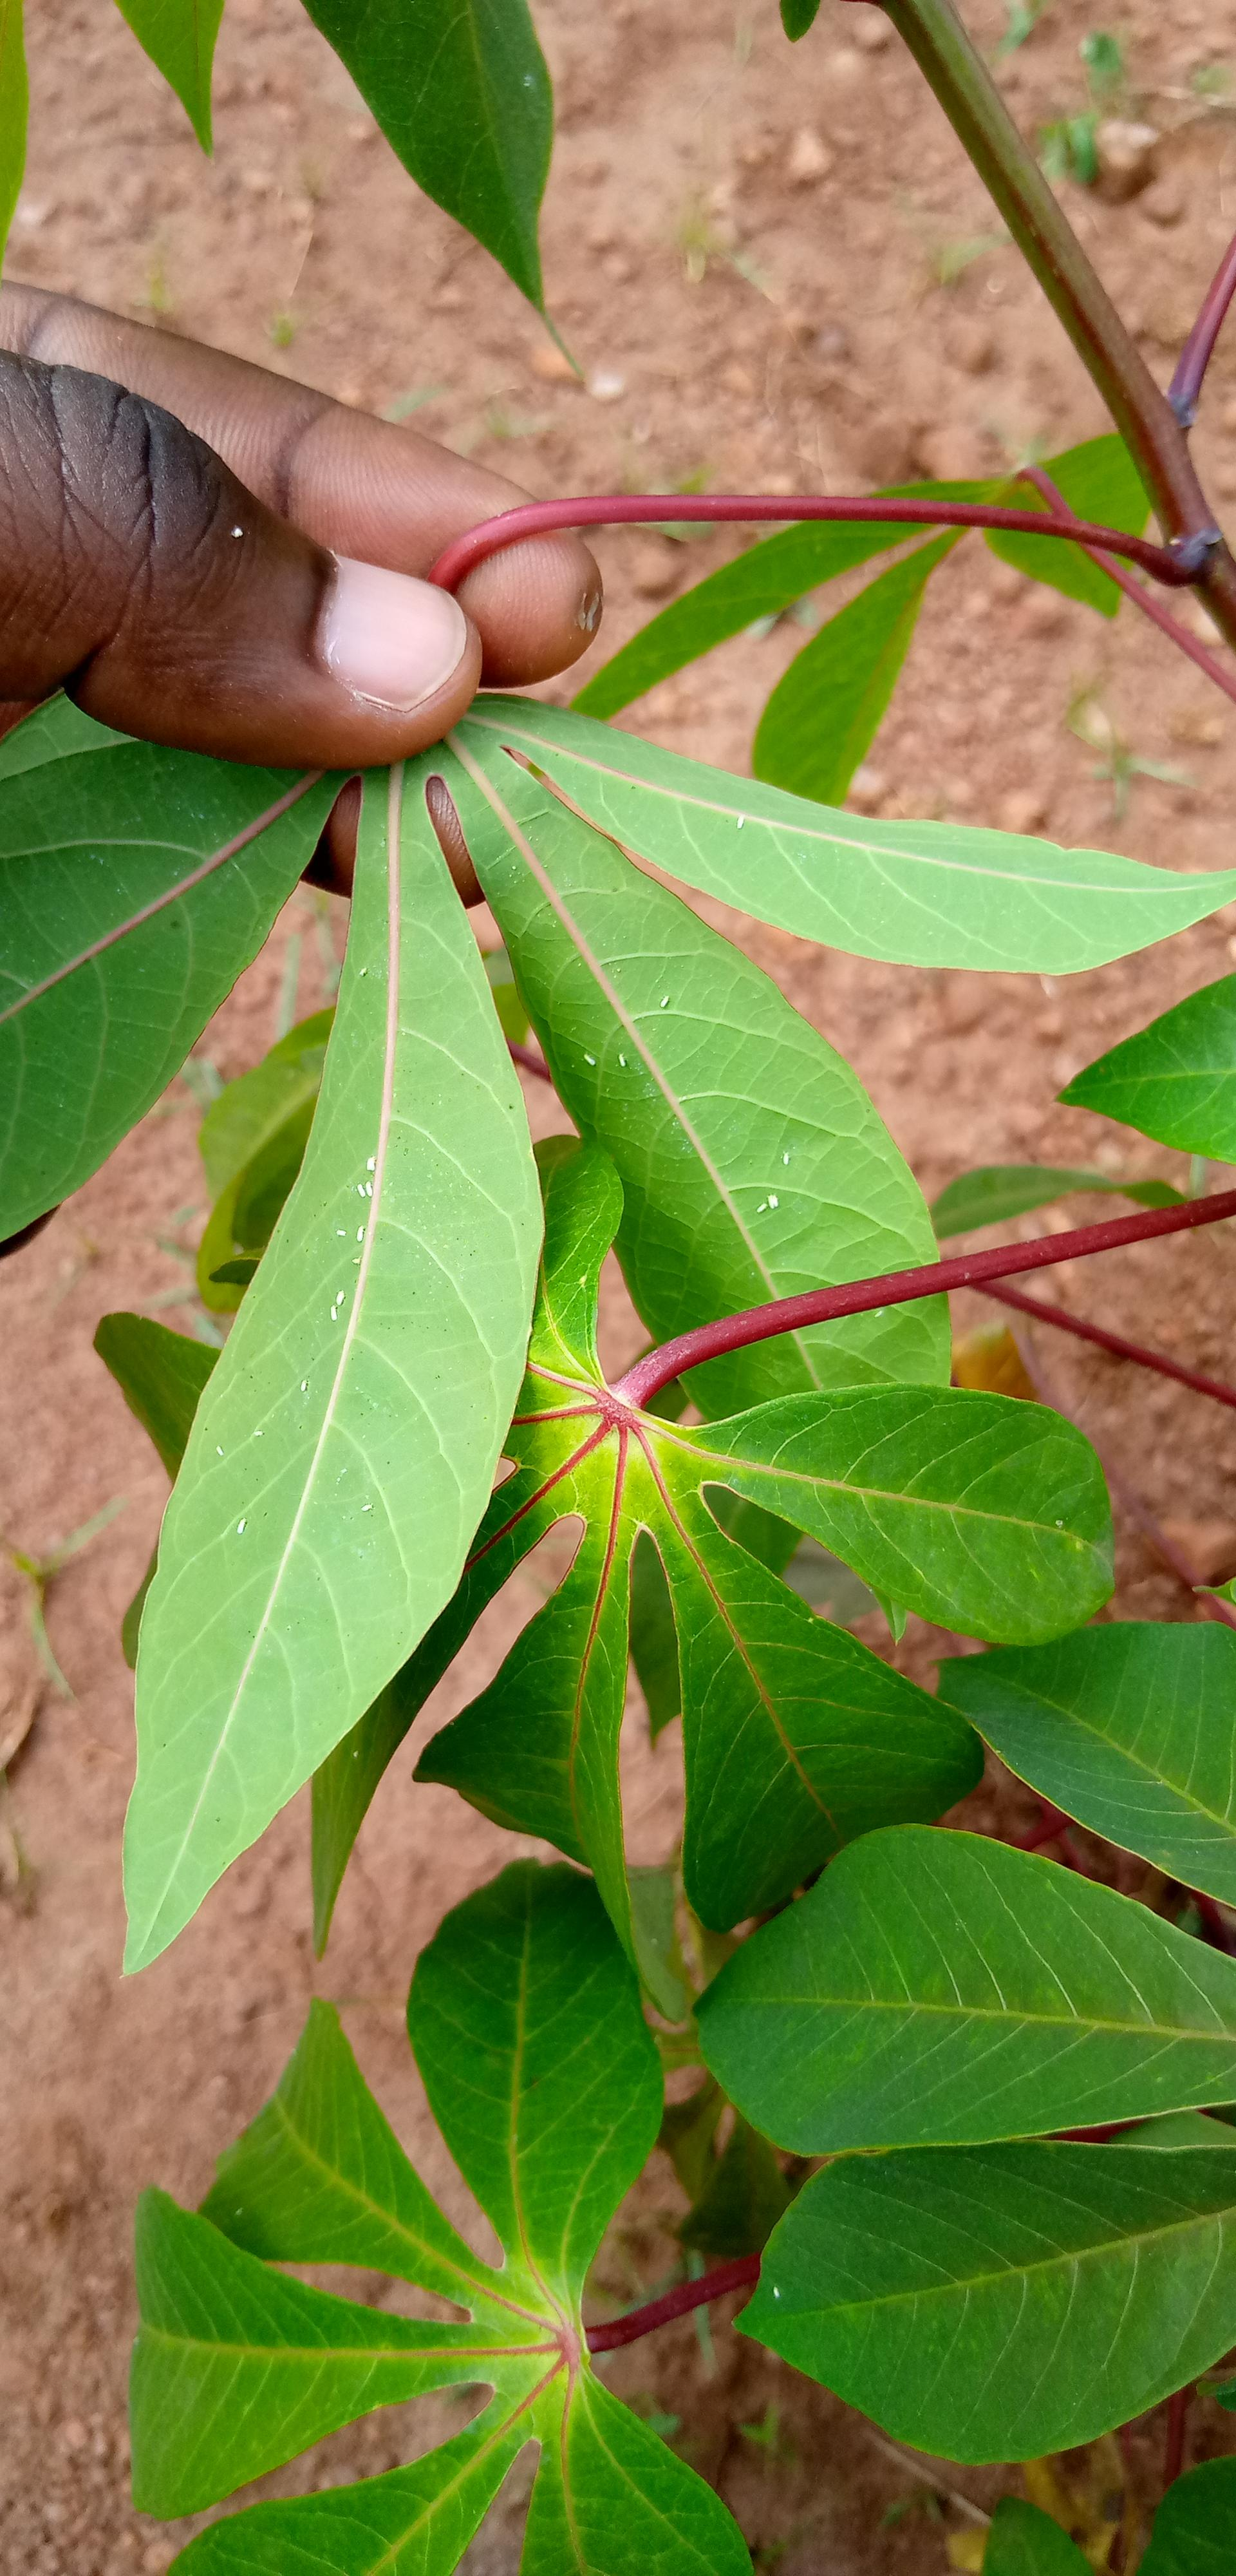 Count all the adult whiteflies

24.